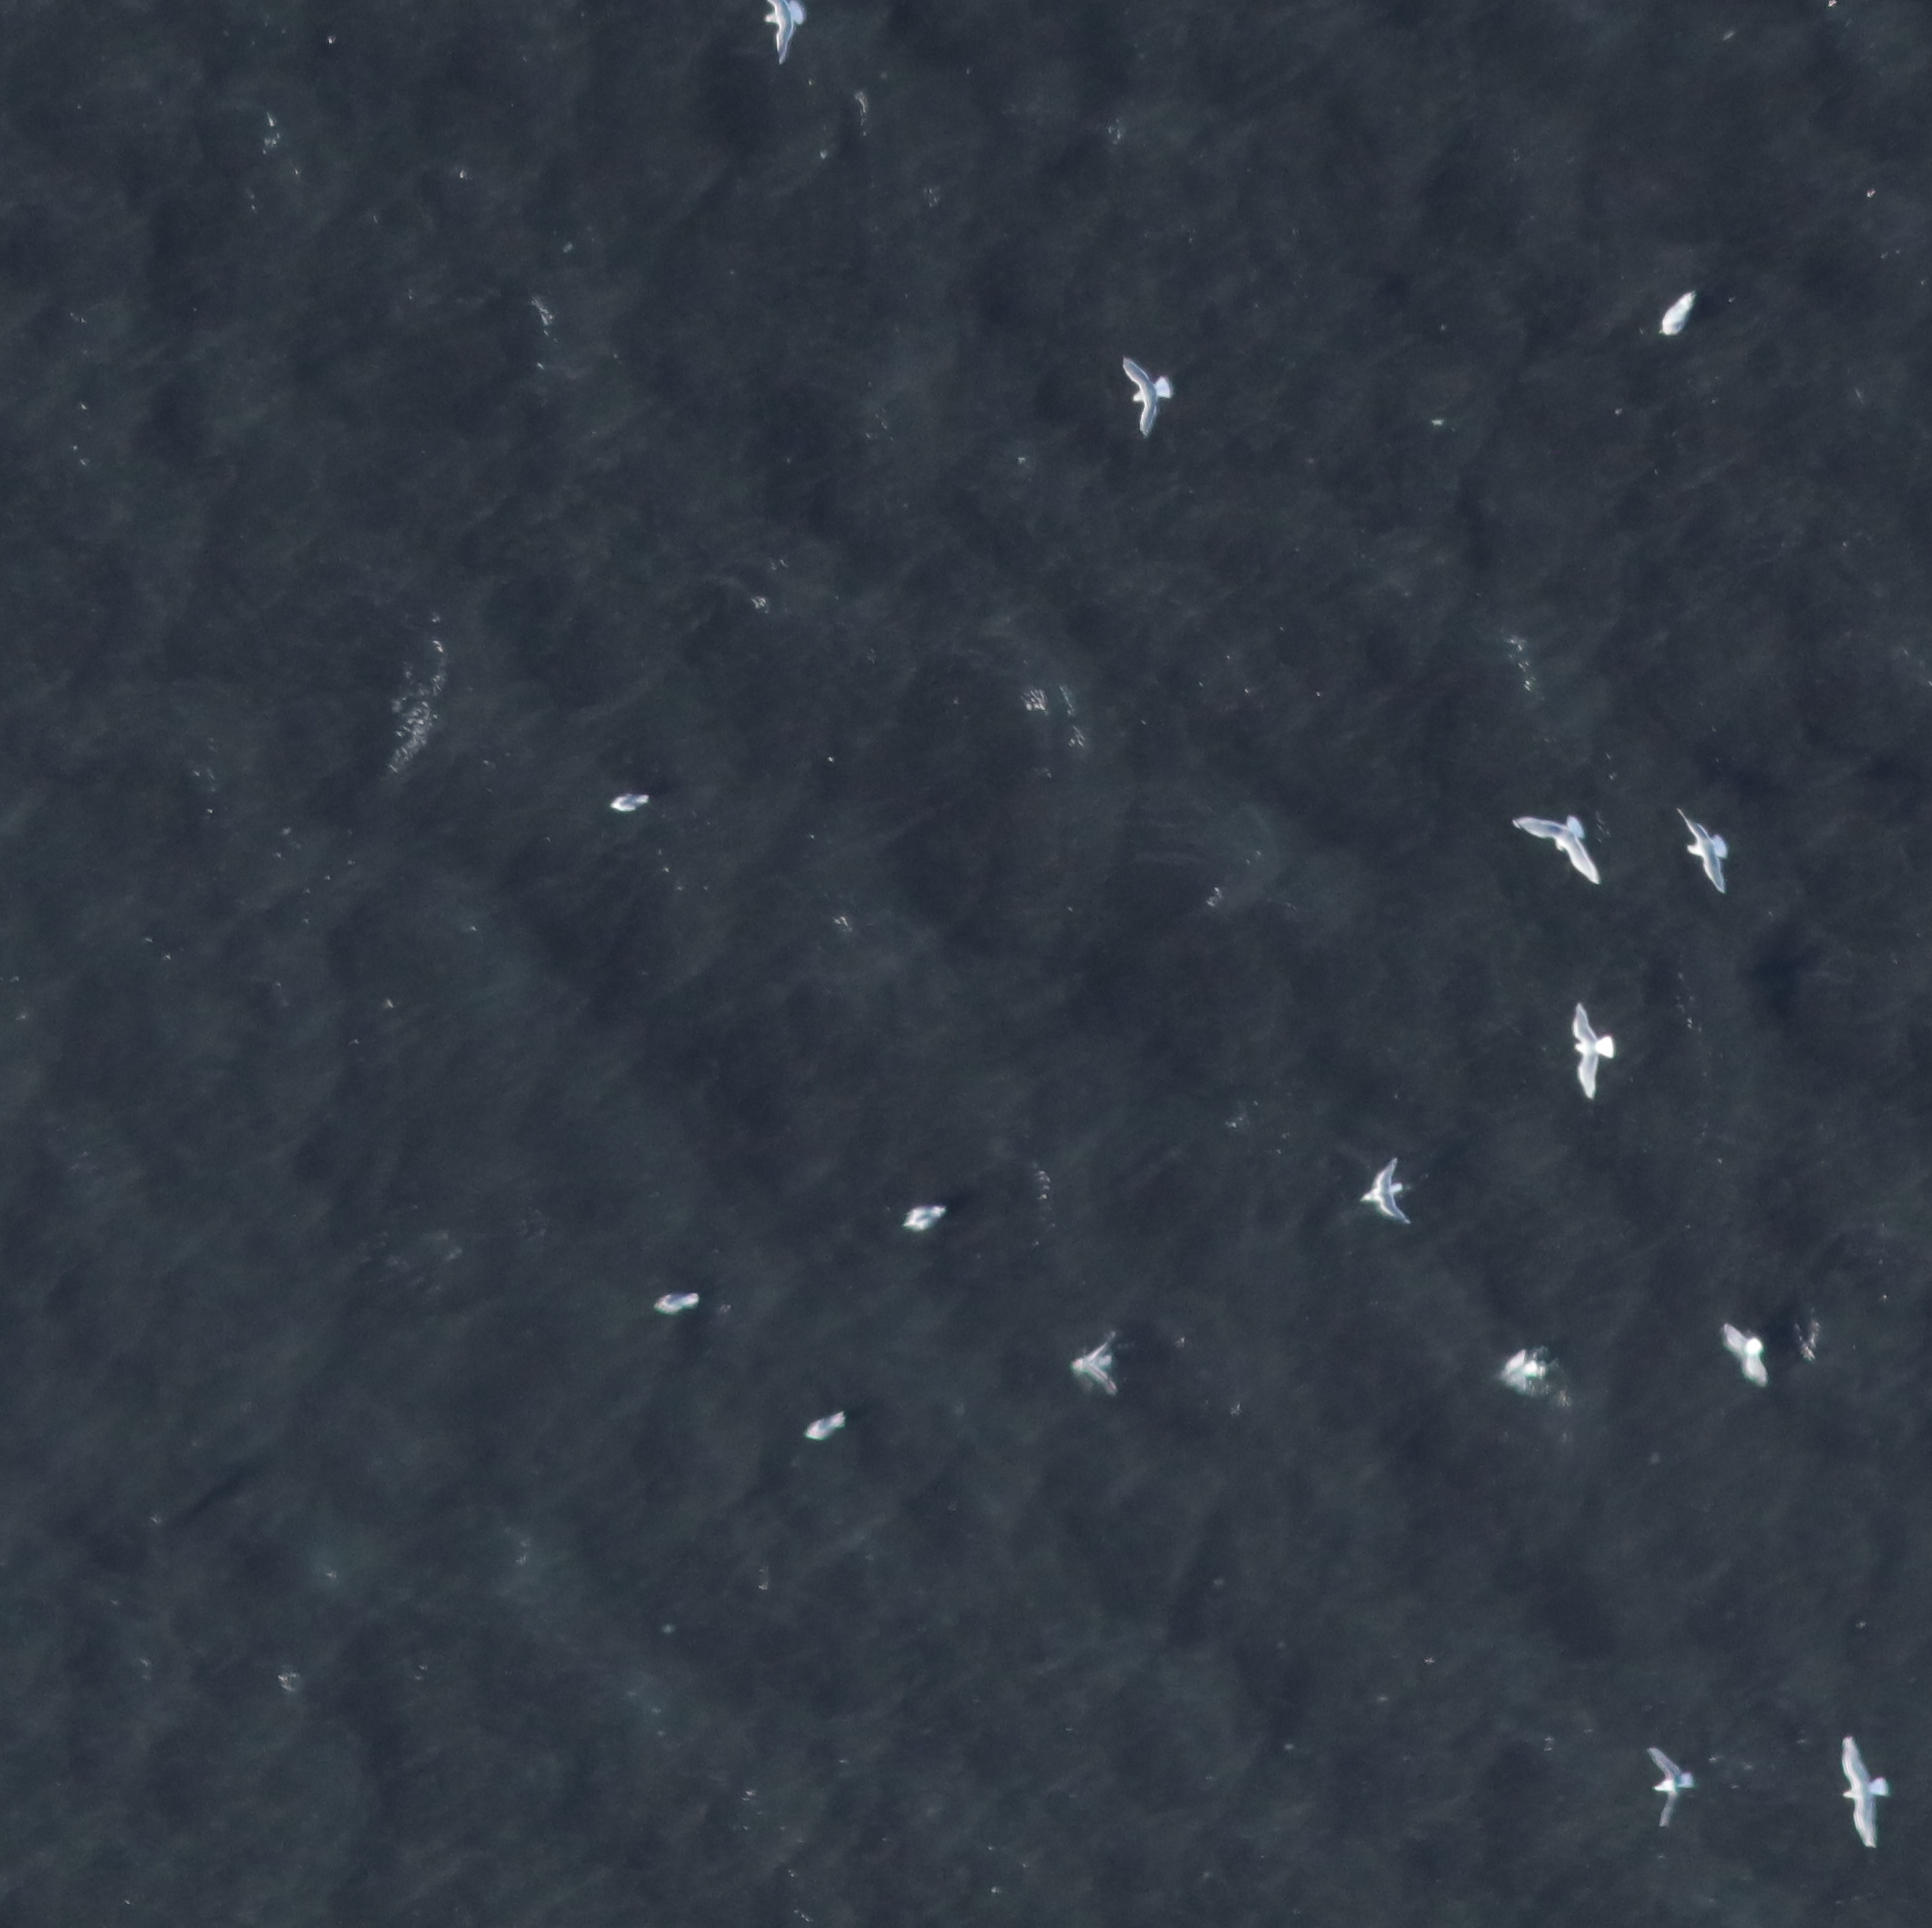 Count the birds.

16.